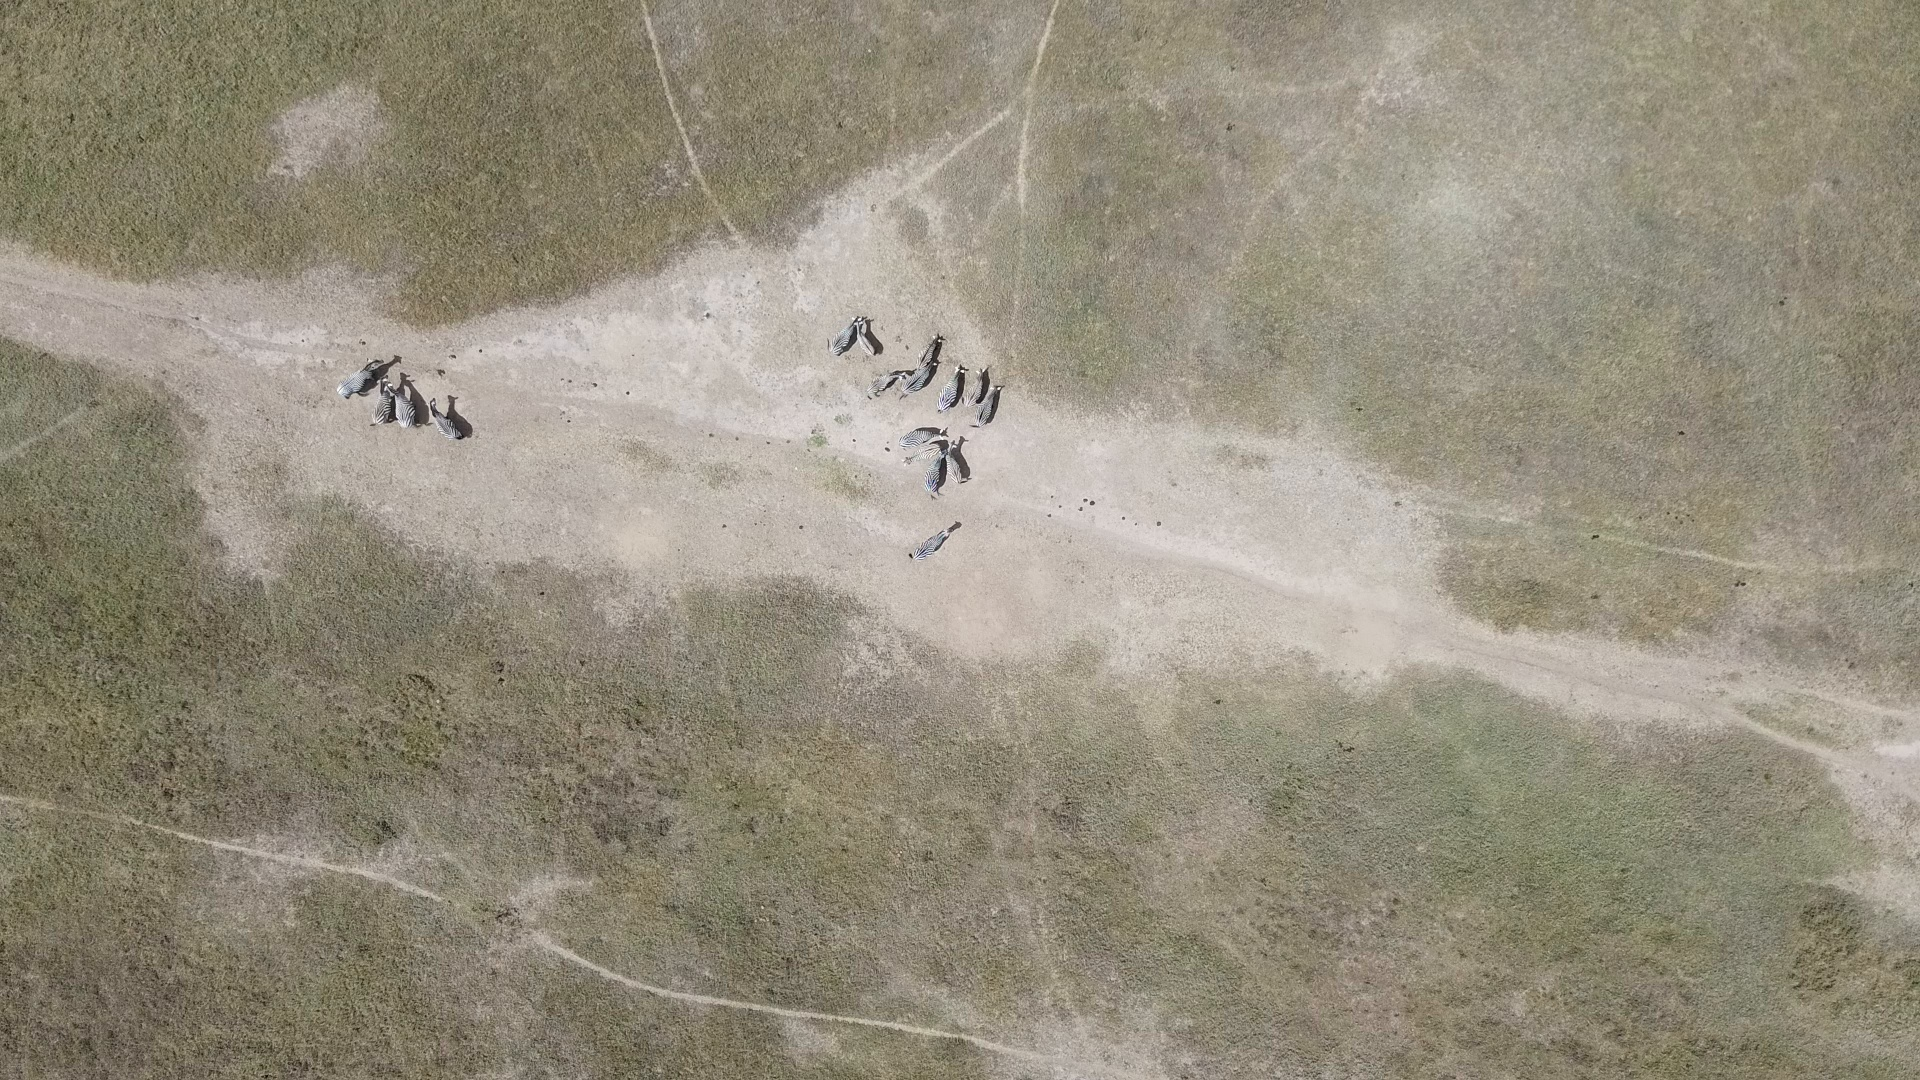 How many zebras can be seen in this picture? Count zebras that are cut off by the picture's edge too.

17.